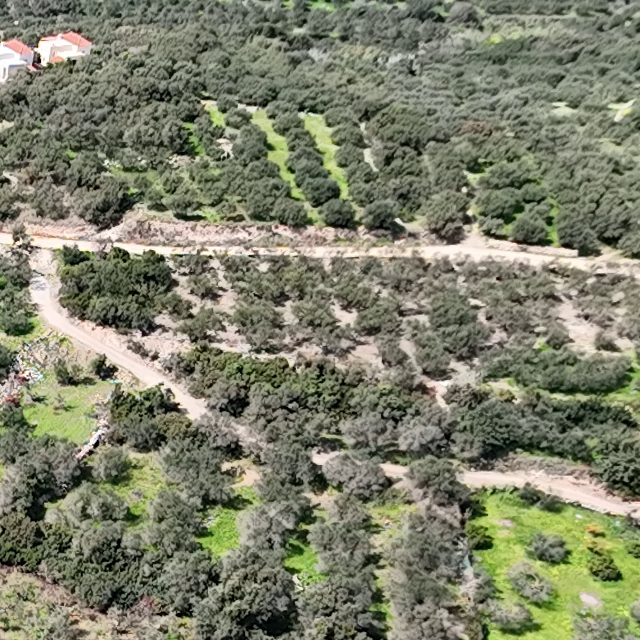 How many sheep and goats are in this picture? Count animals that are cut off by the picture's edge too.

0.